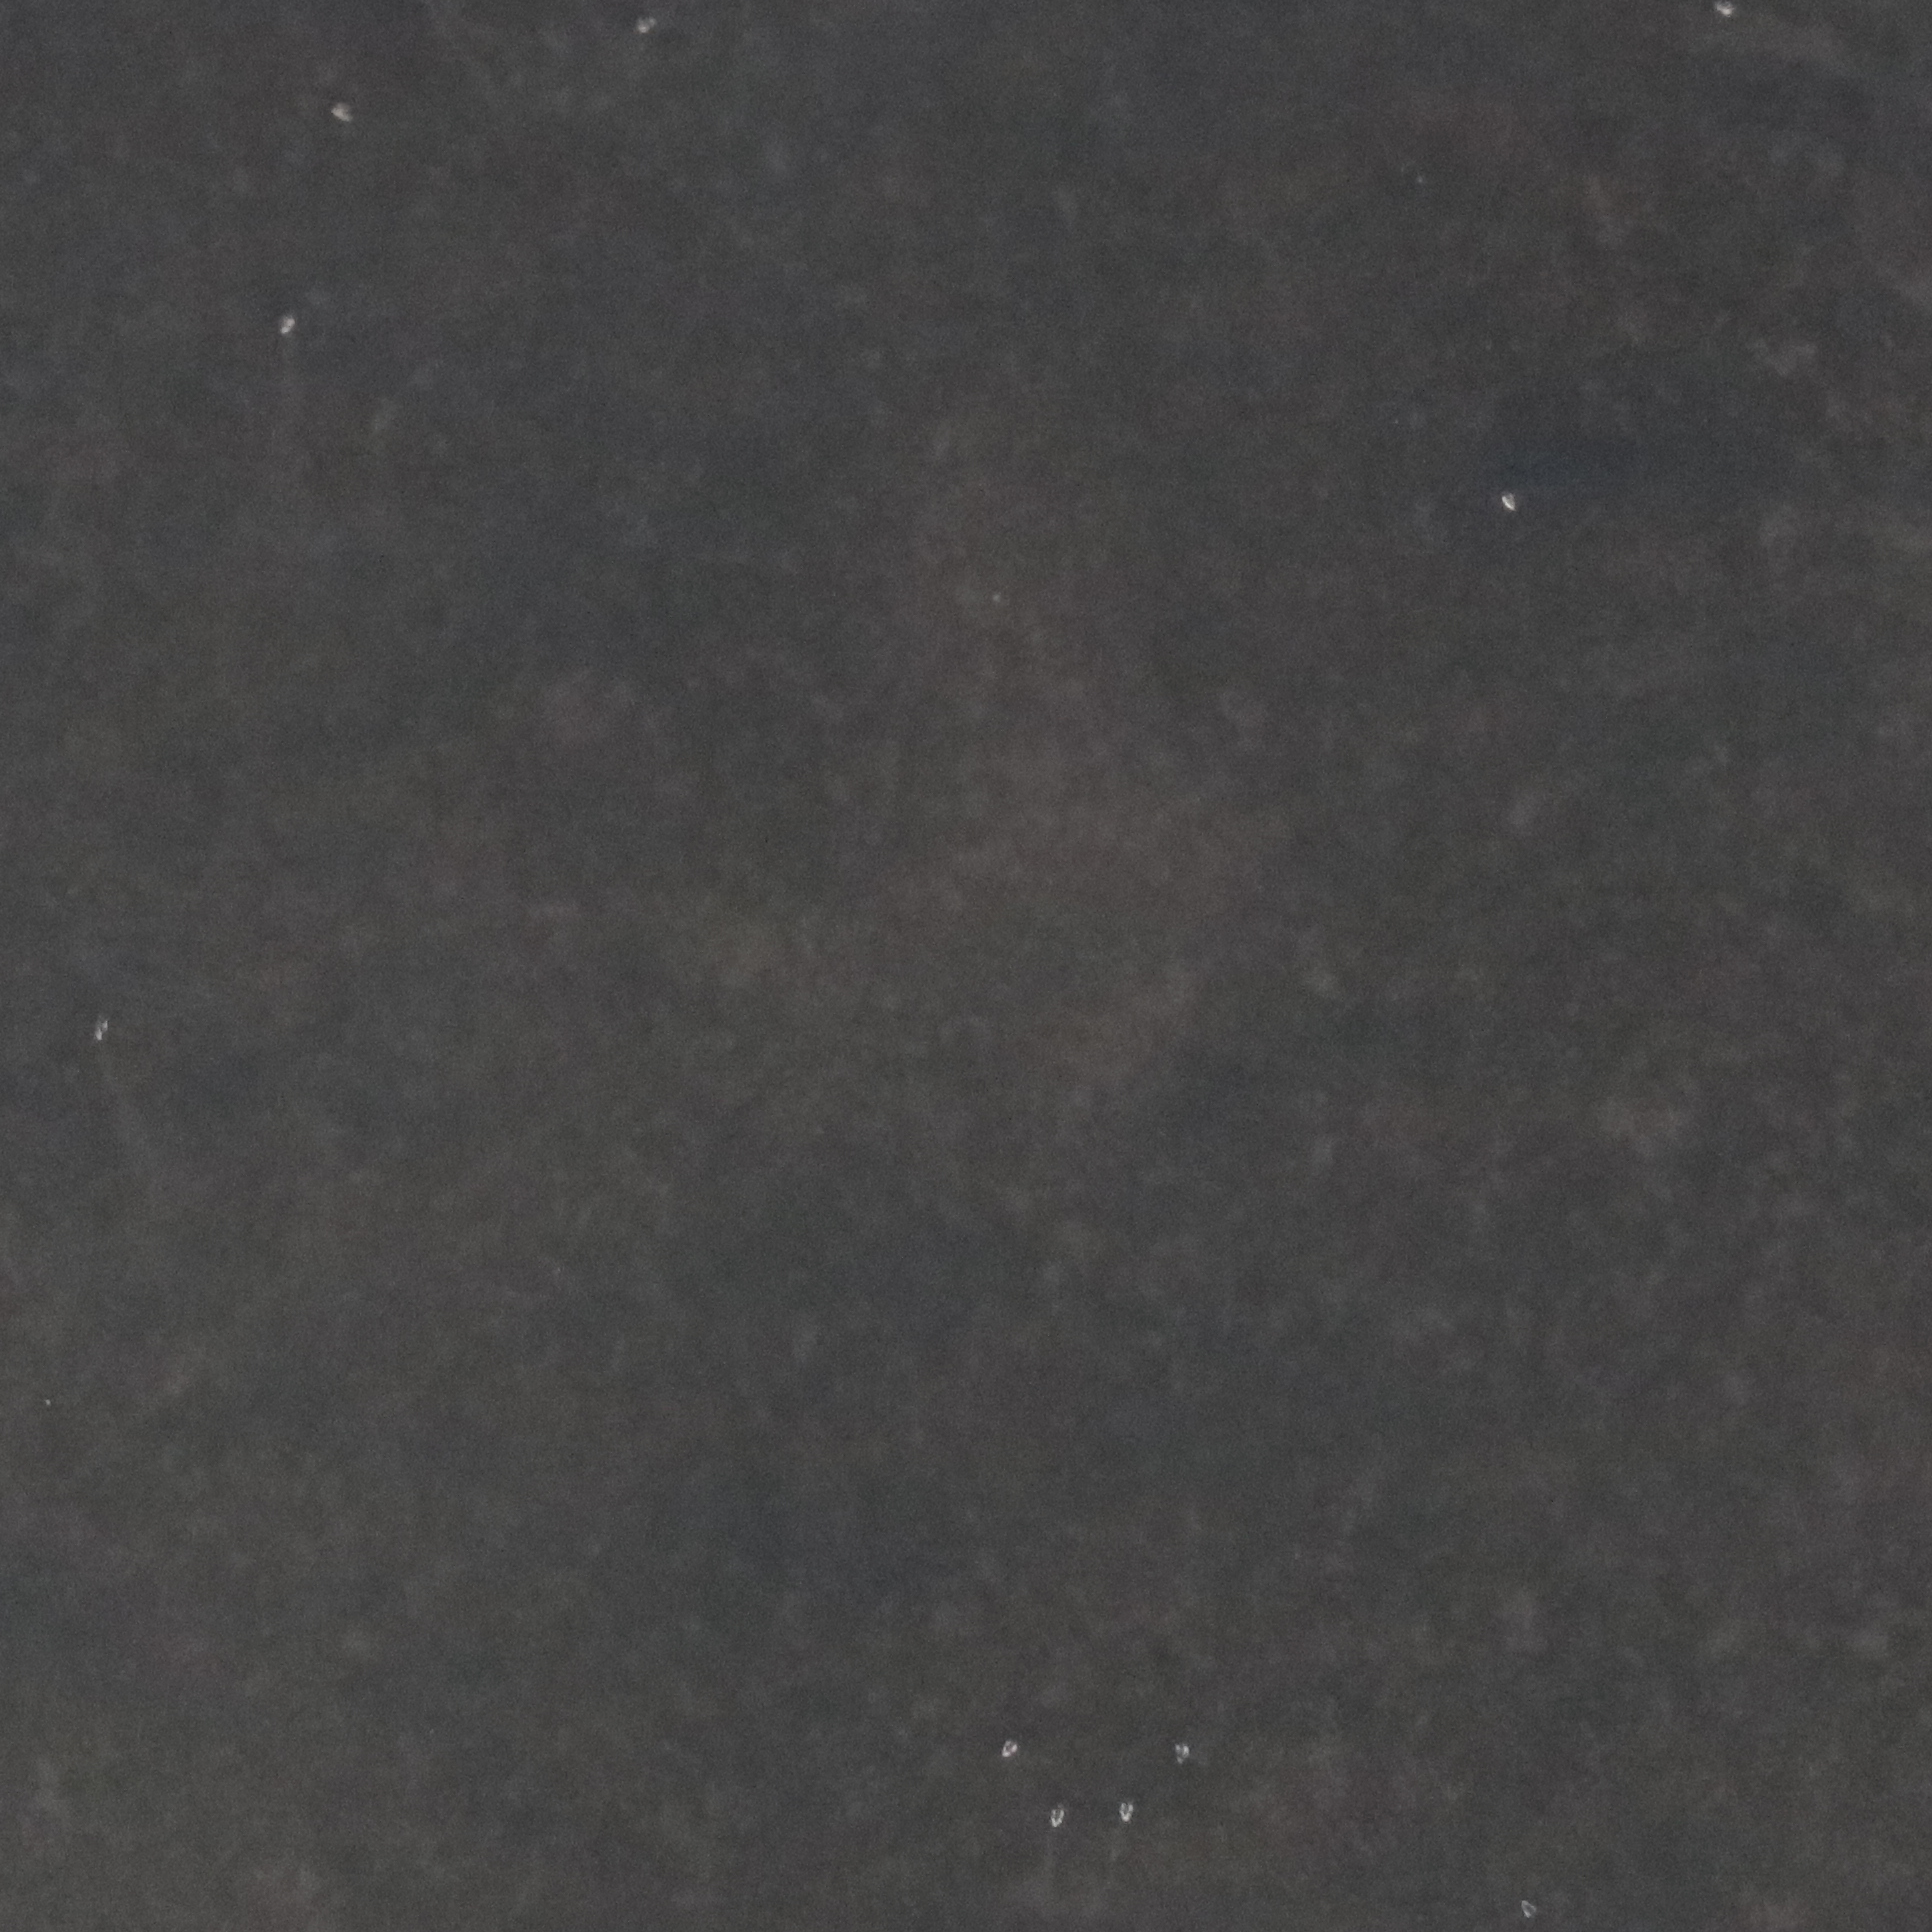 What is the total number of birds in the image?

11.